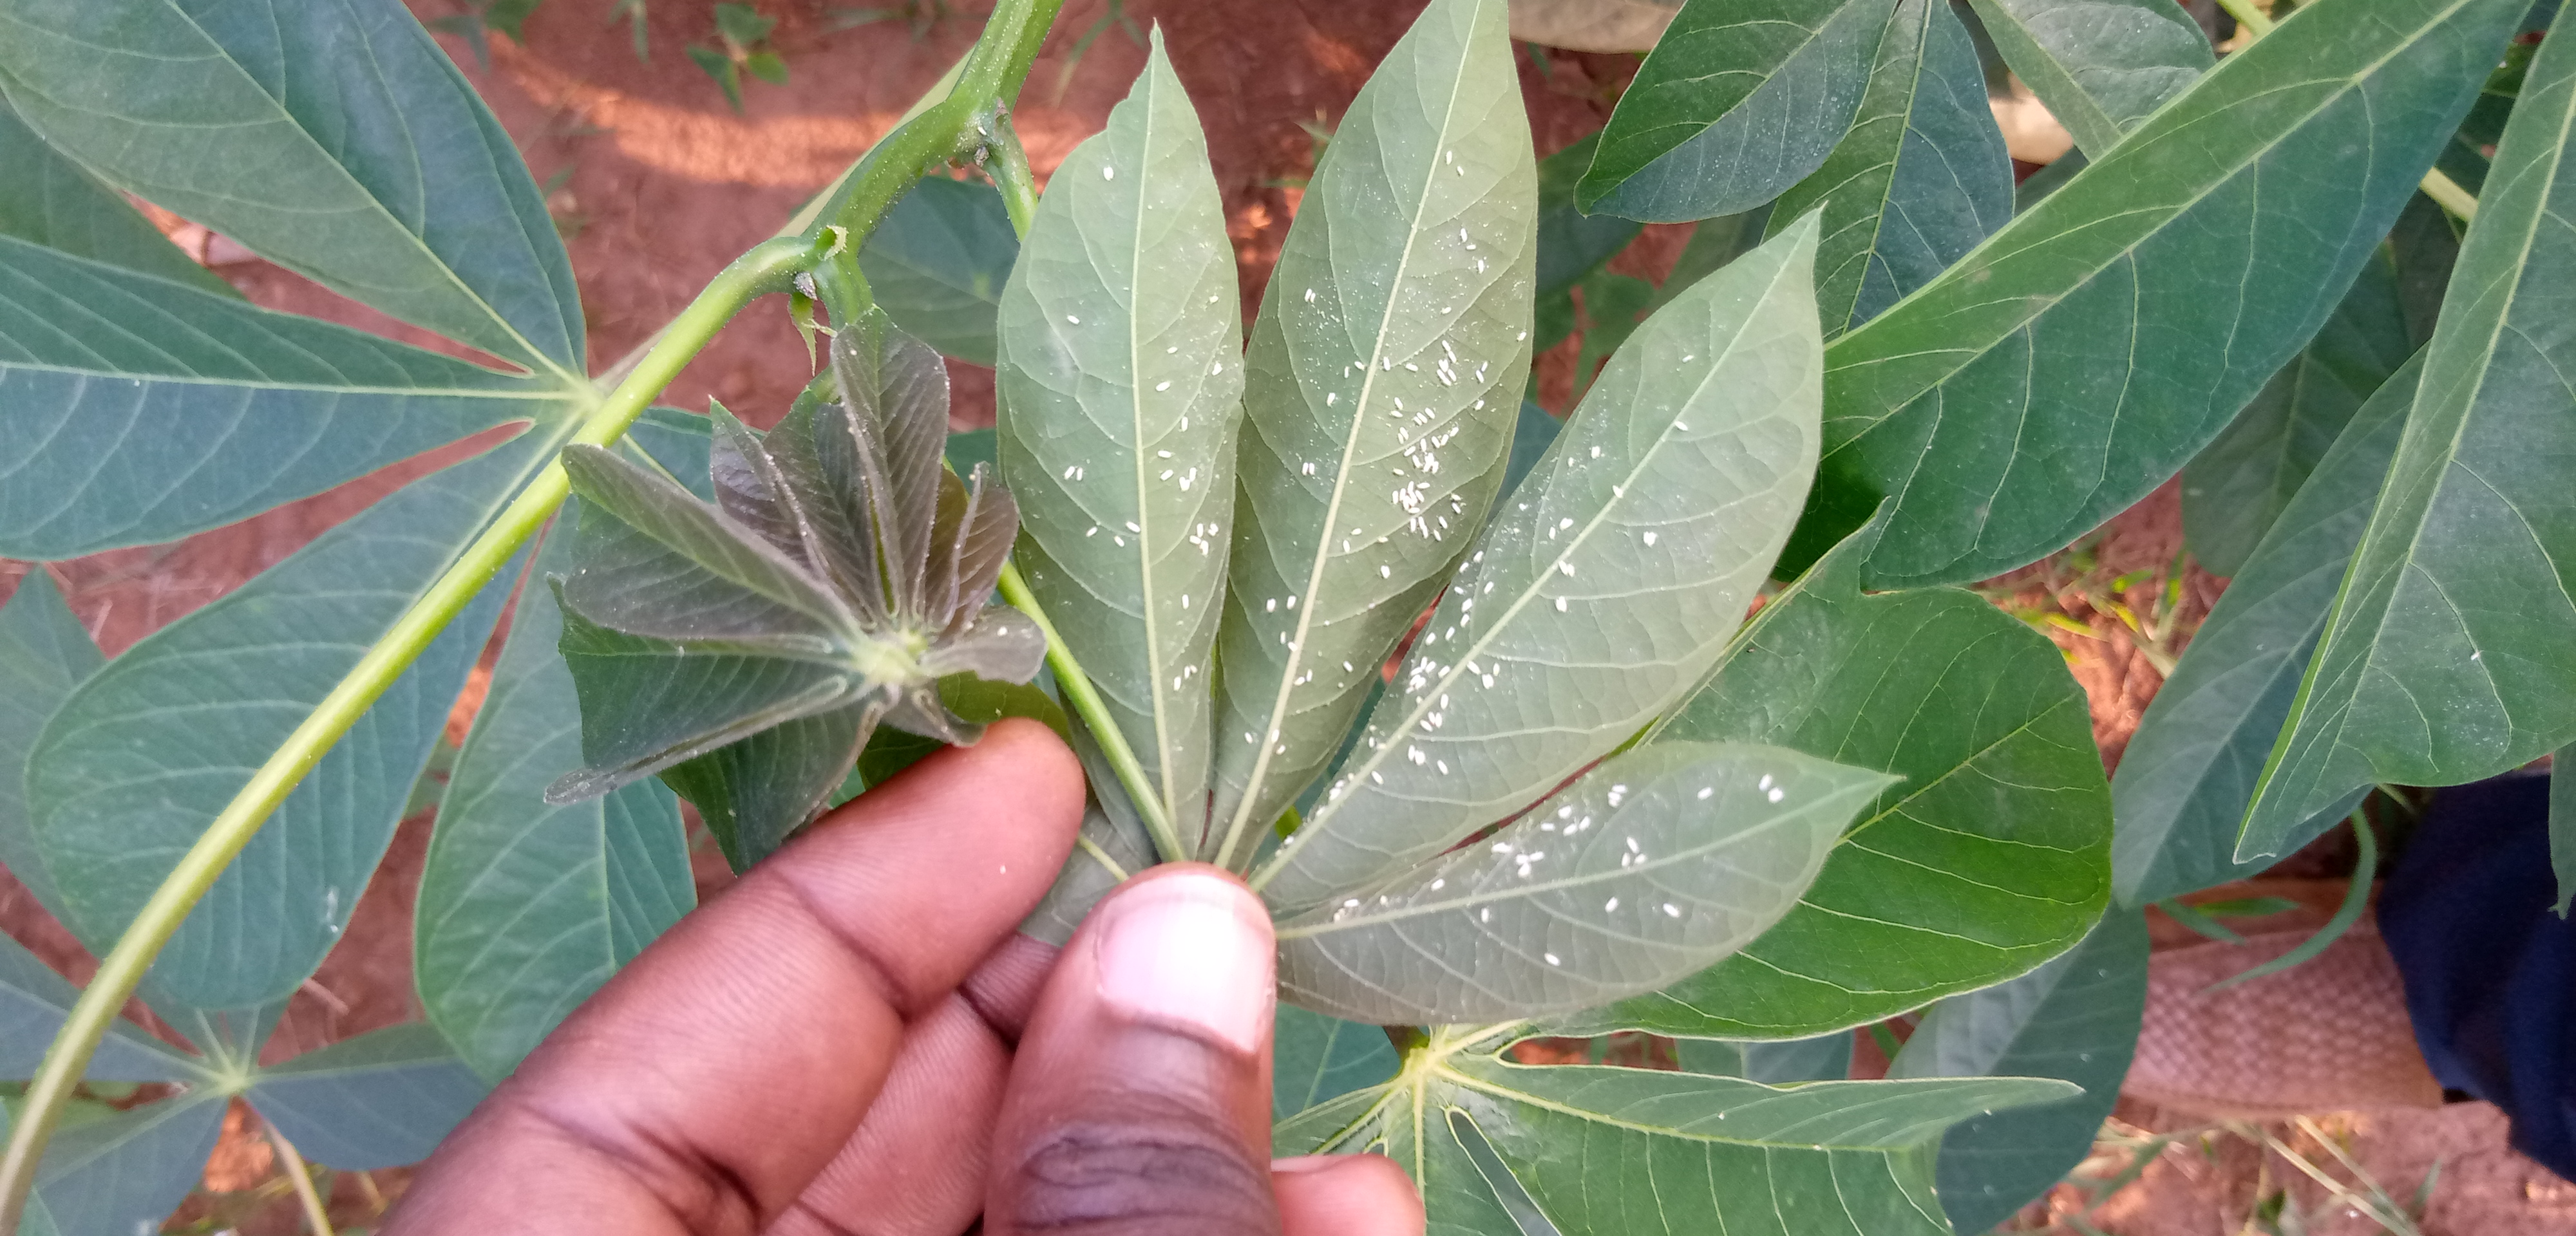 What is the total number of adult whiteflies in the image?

183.